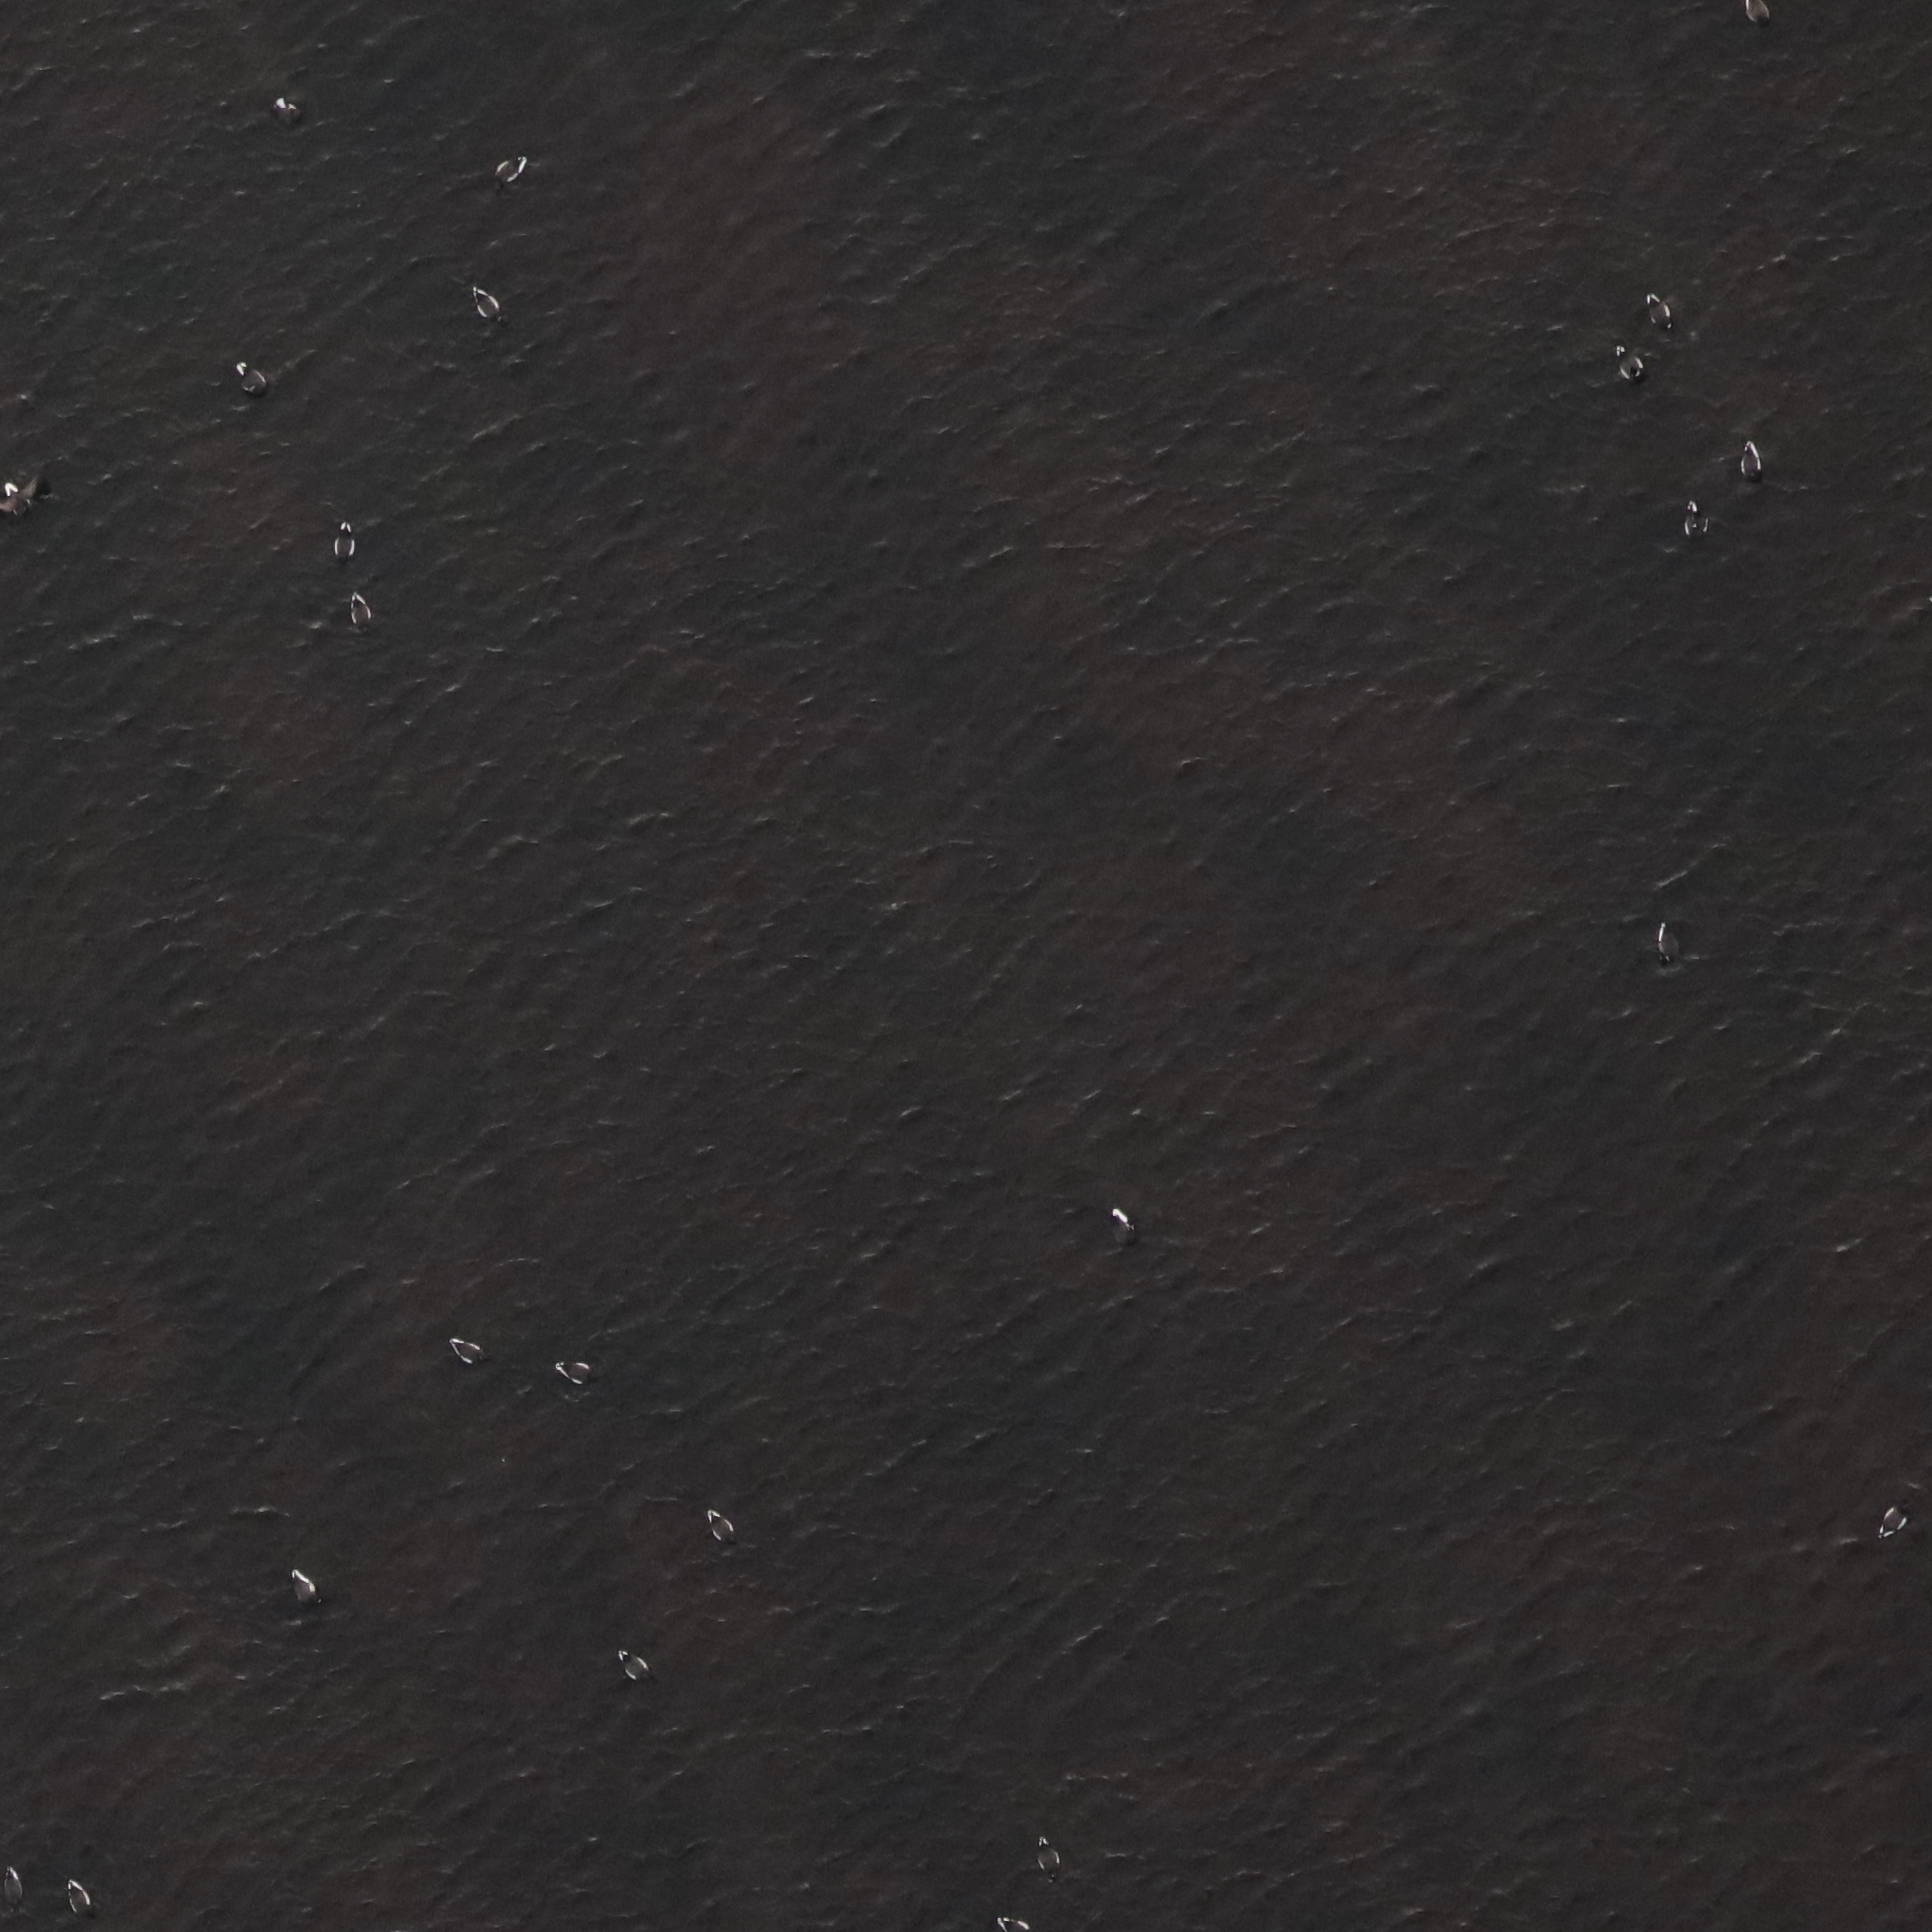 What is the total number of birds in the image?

24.